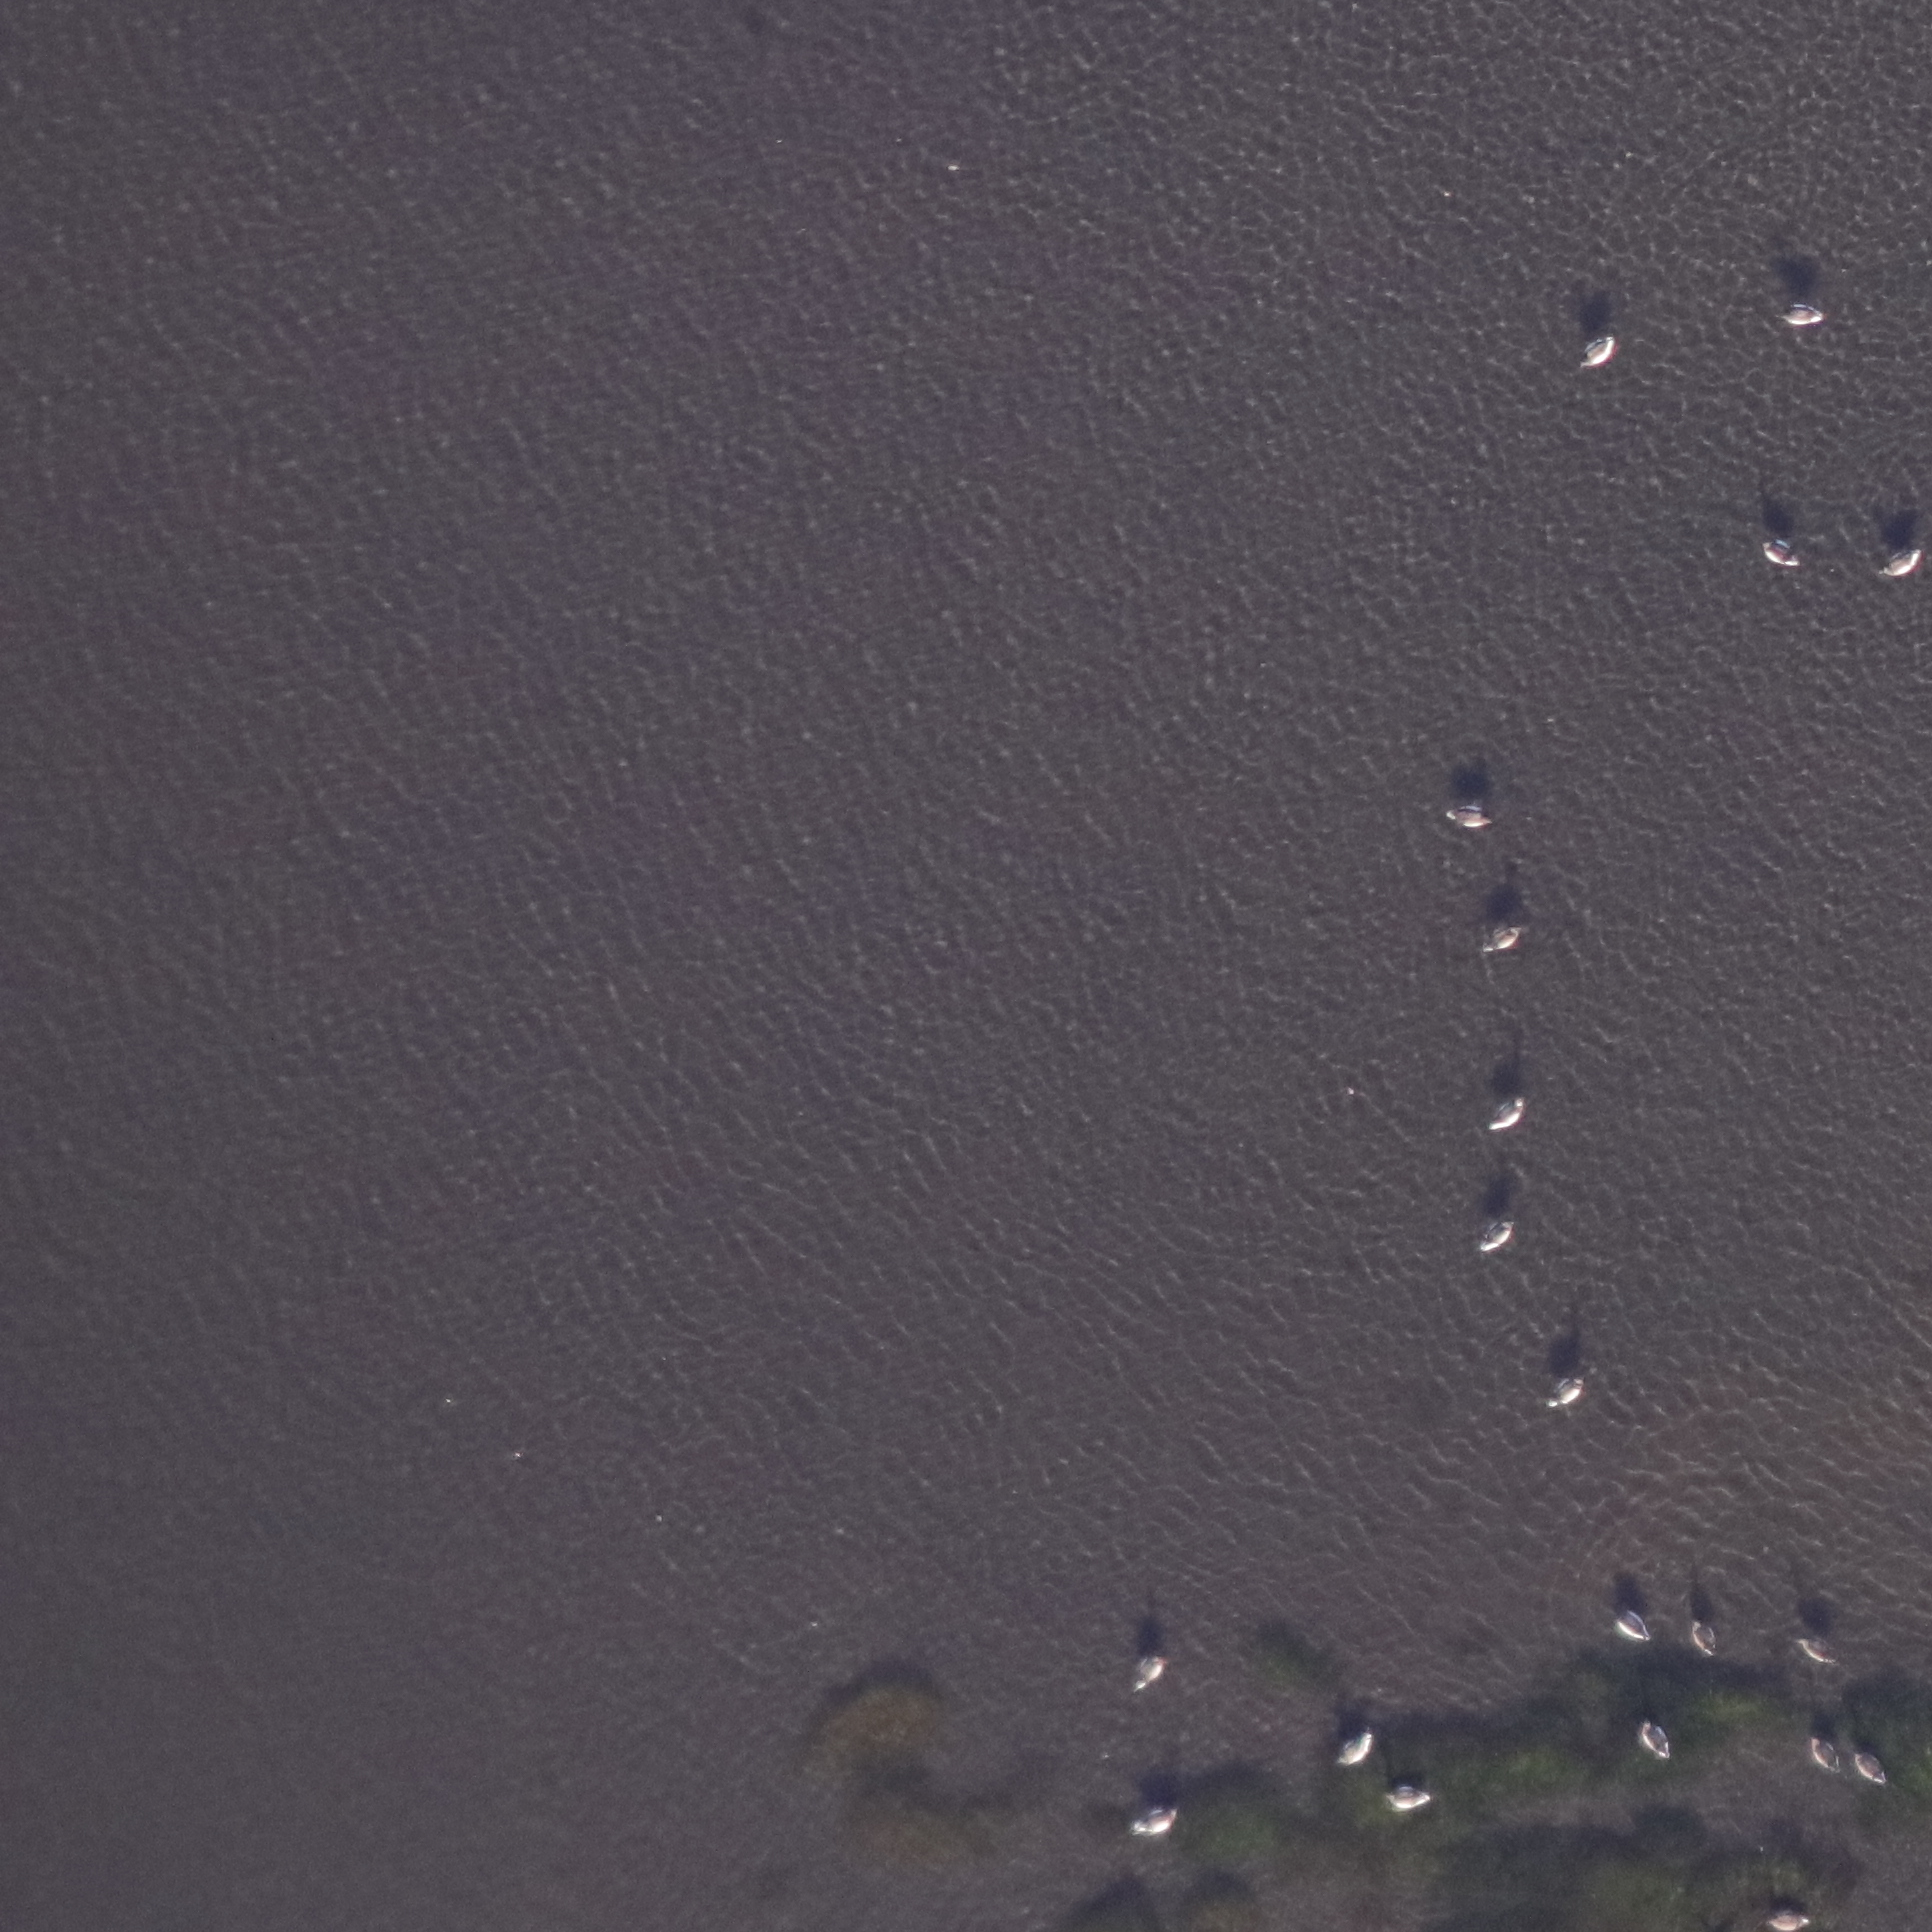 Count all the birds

20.